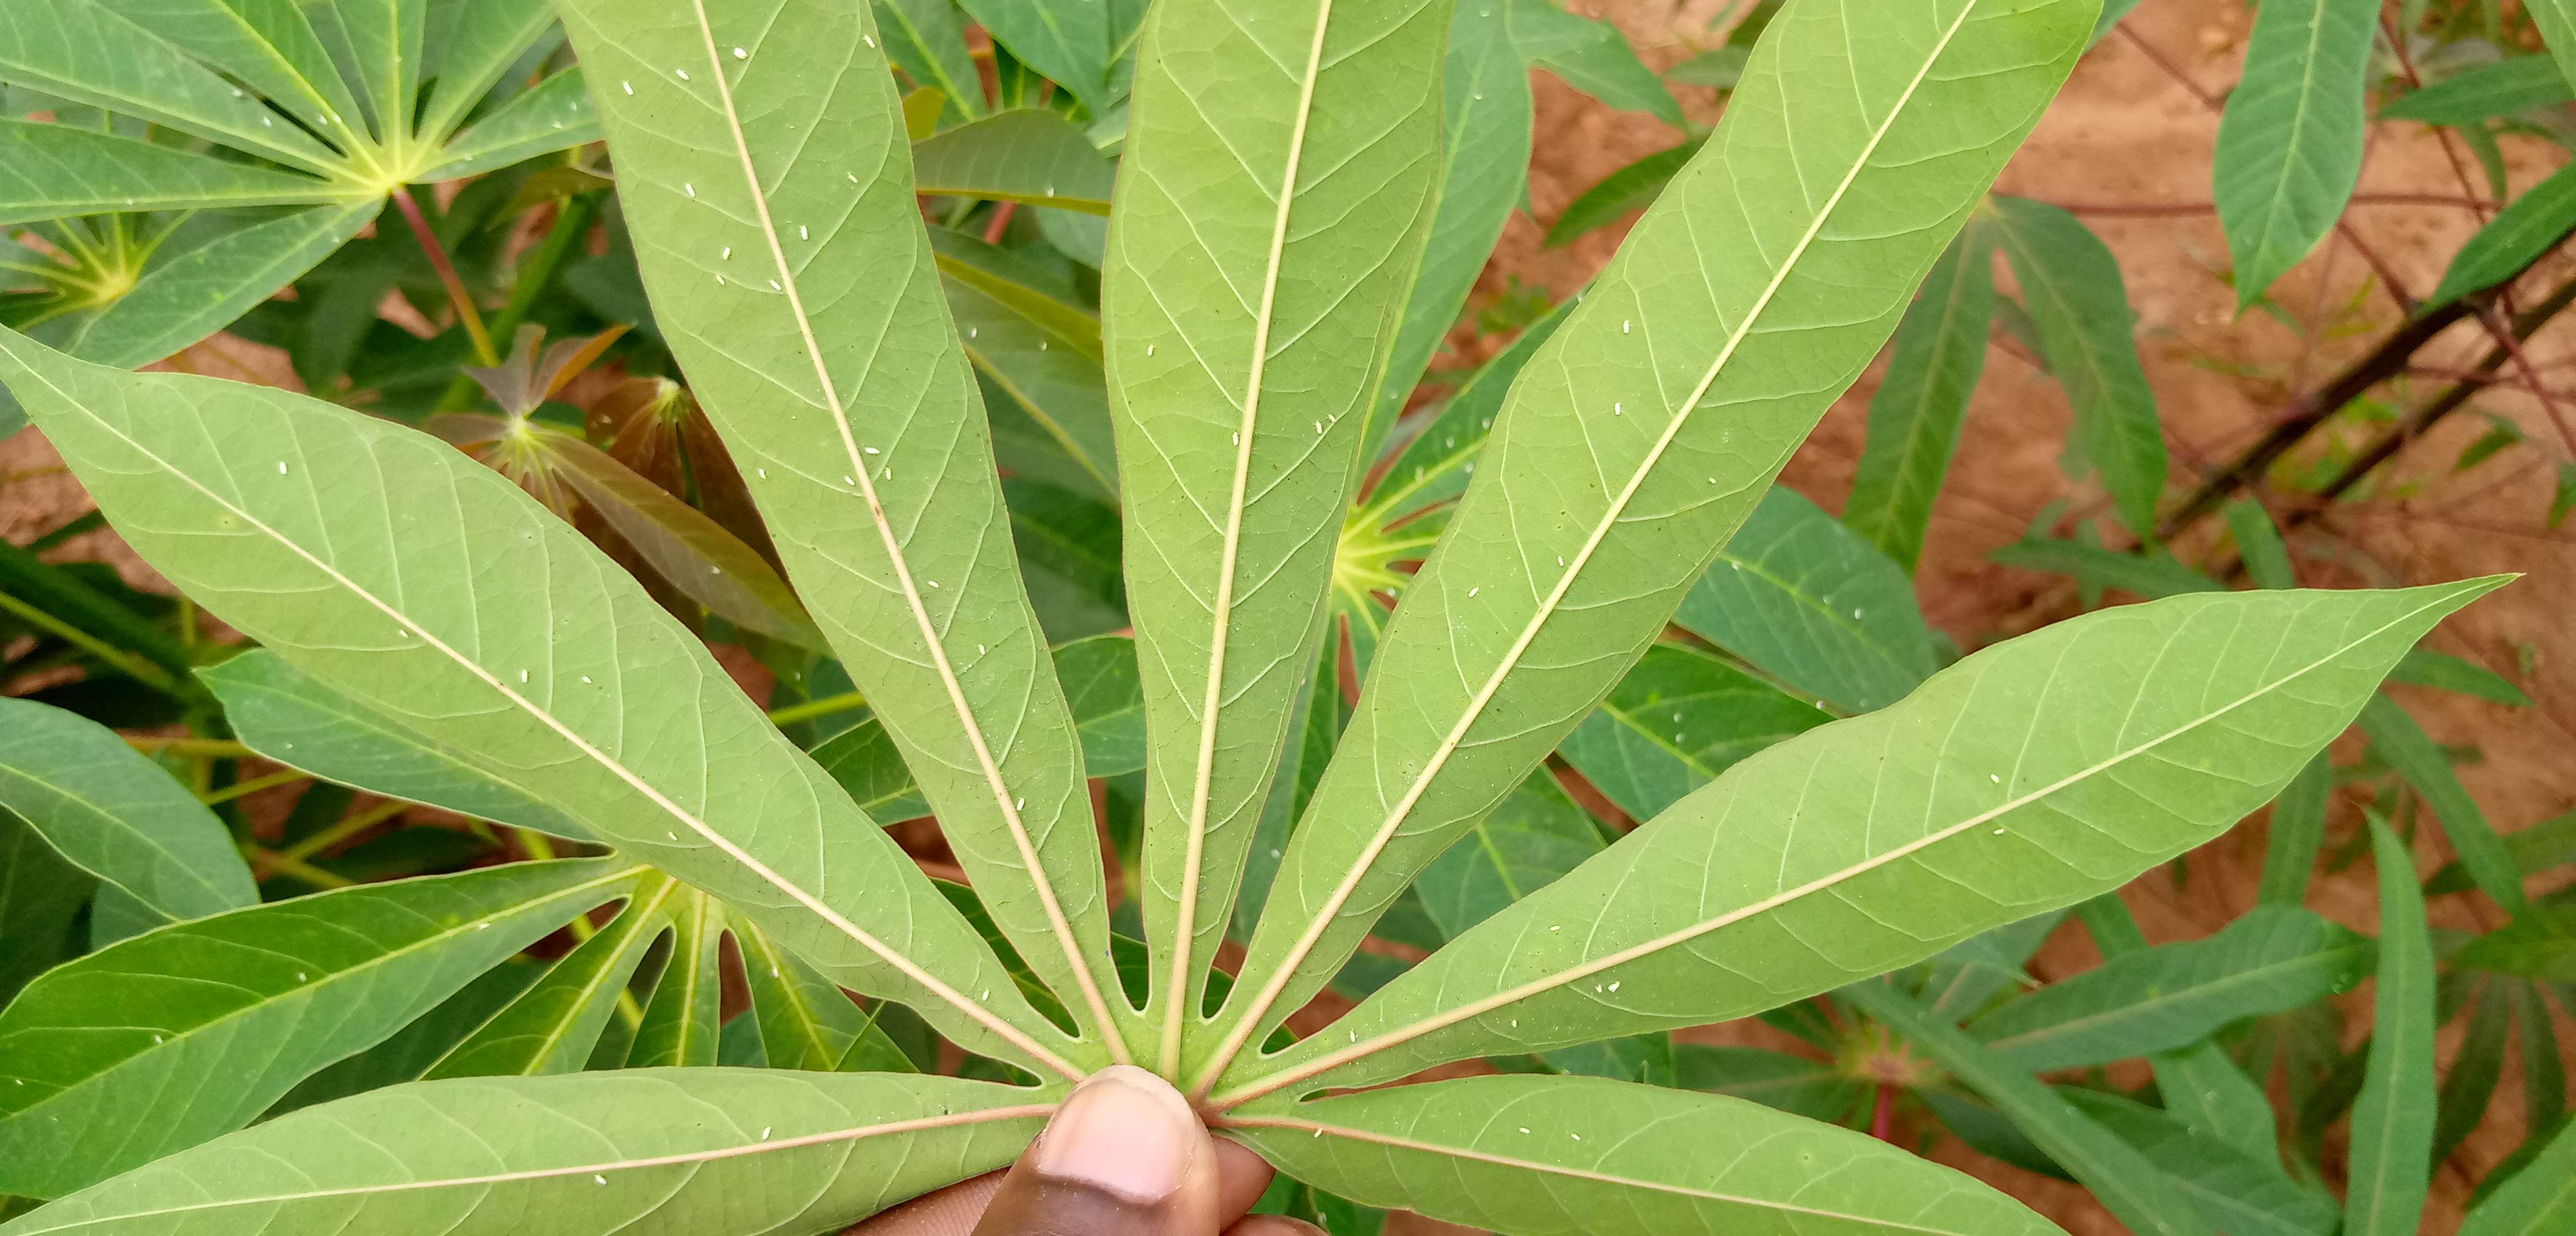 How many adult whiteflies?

44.